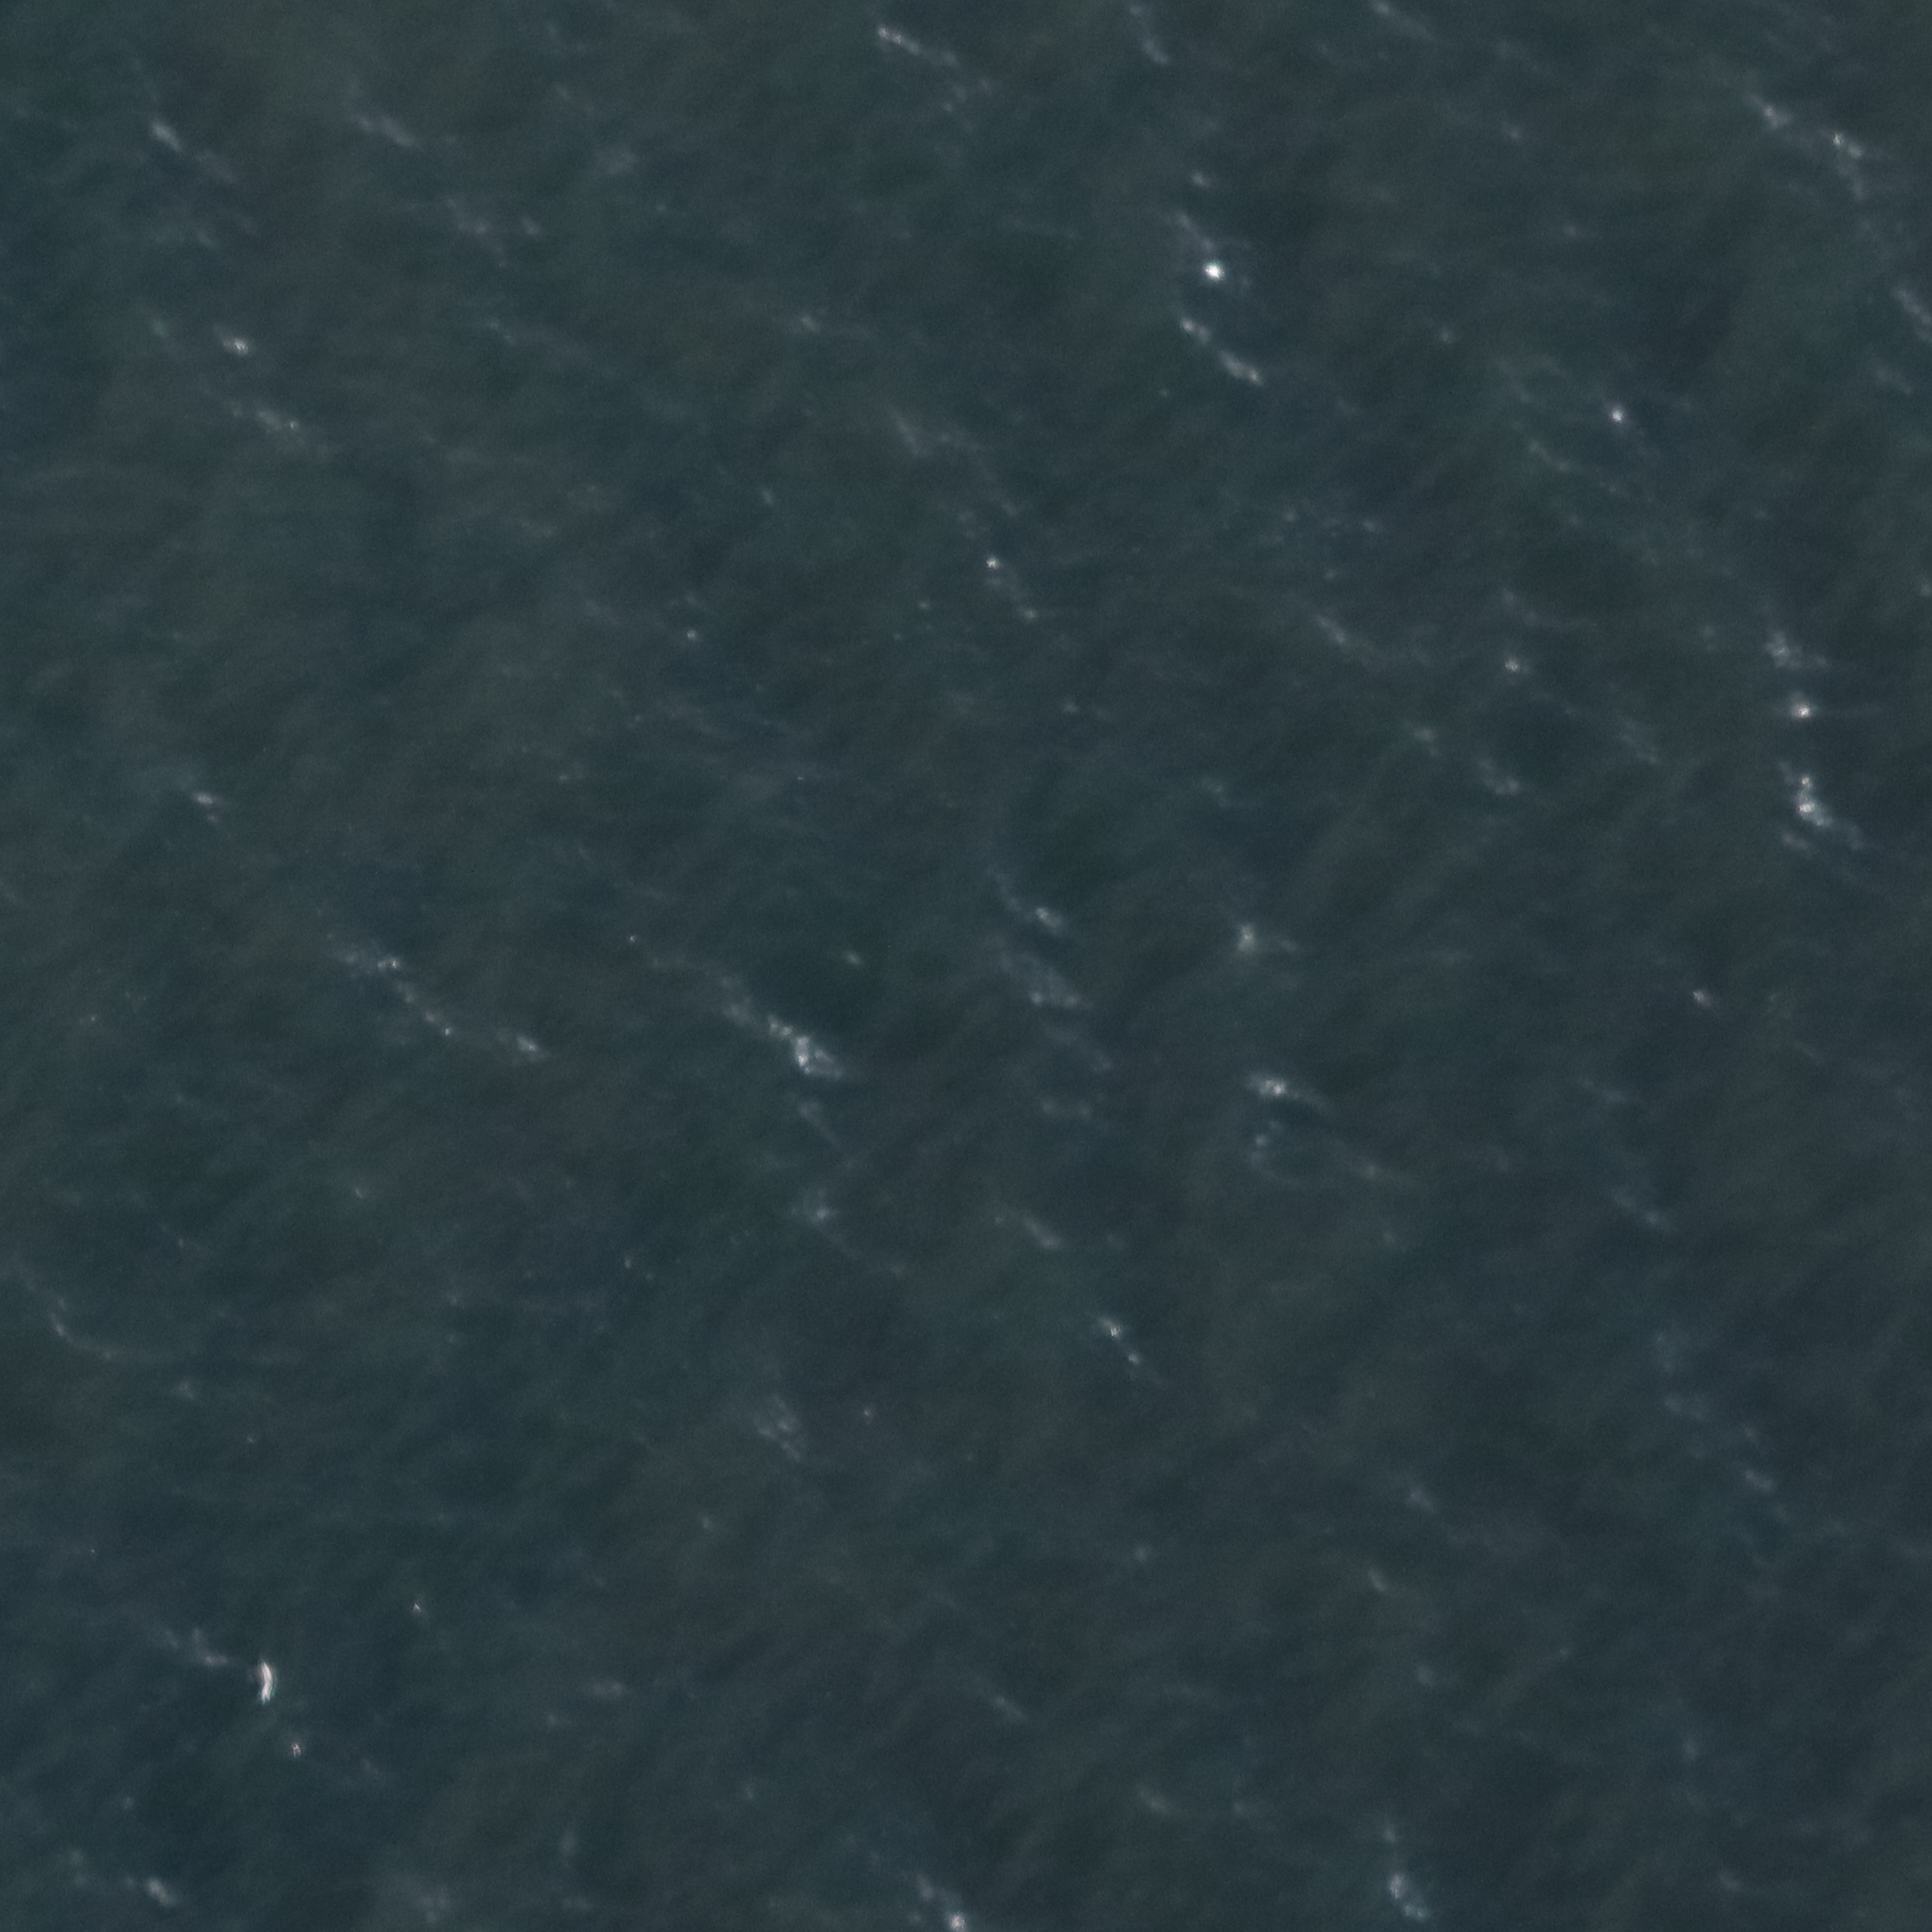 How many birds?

1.